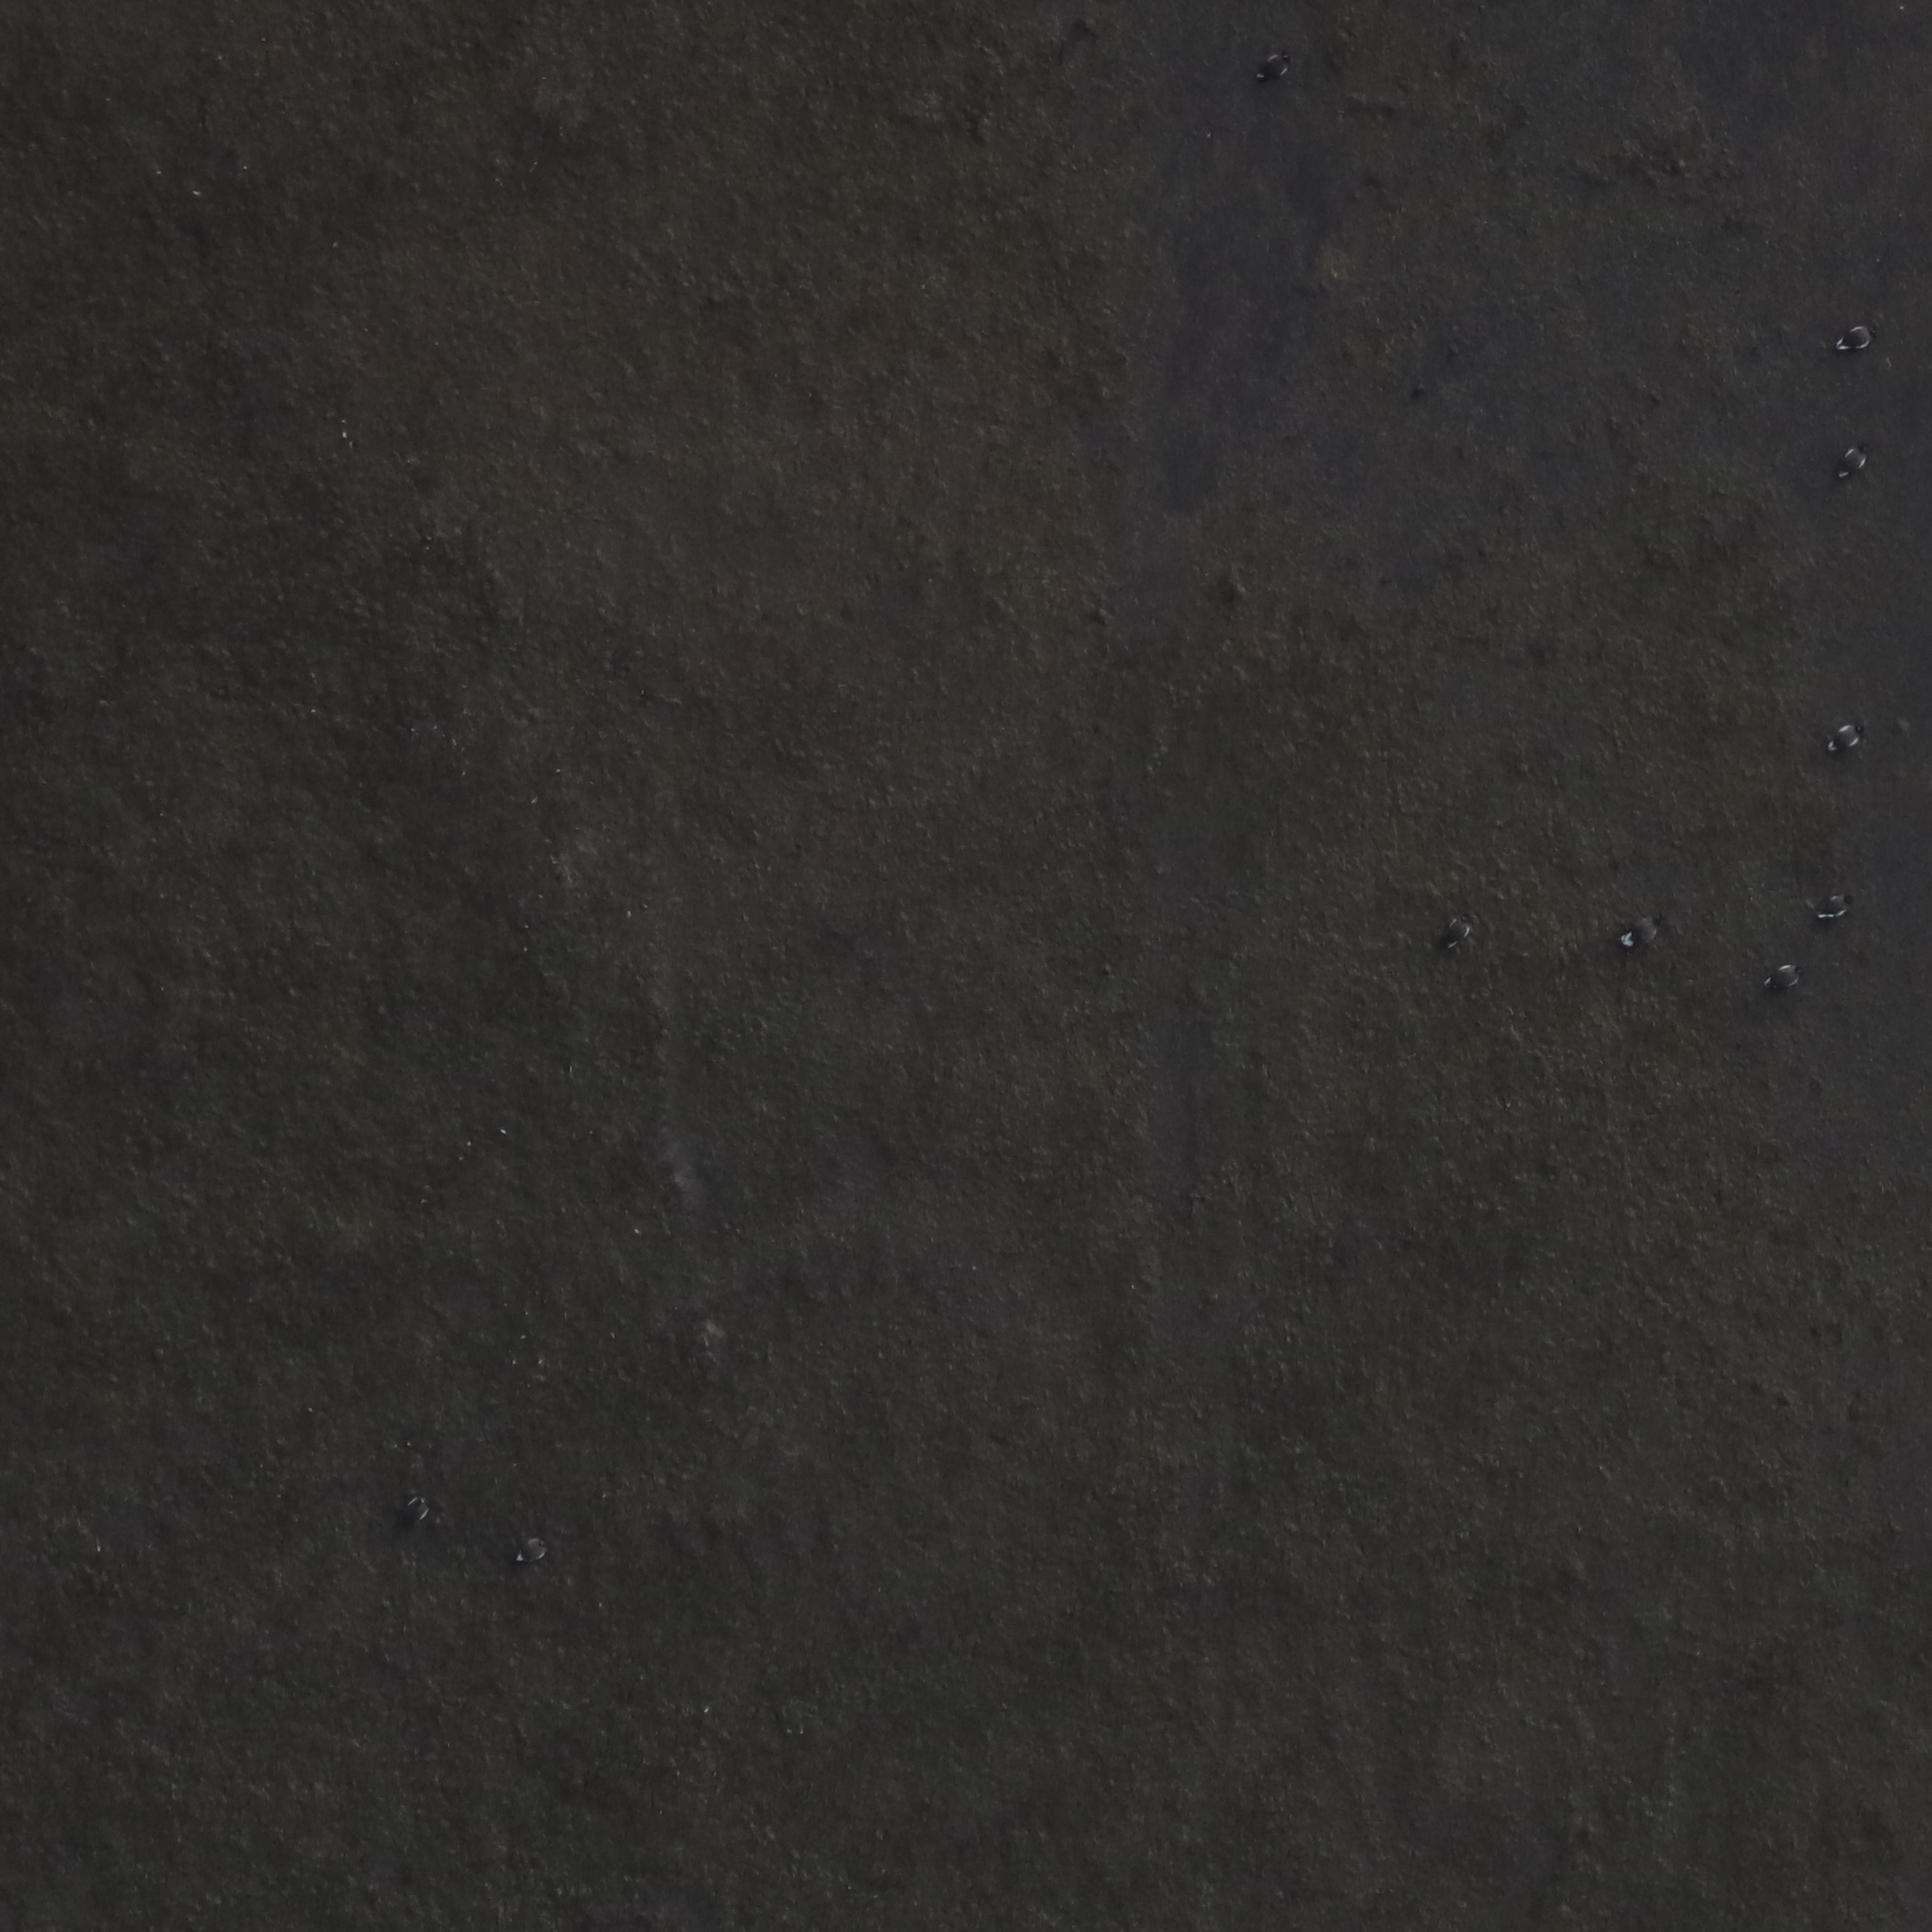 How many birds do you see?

10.